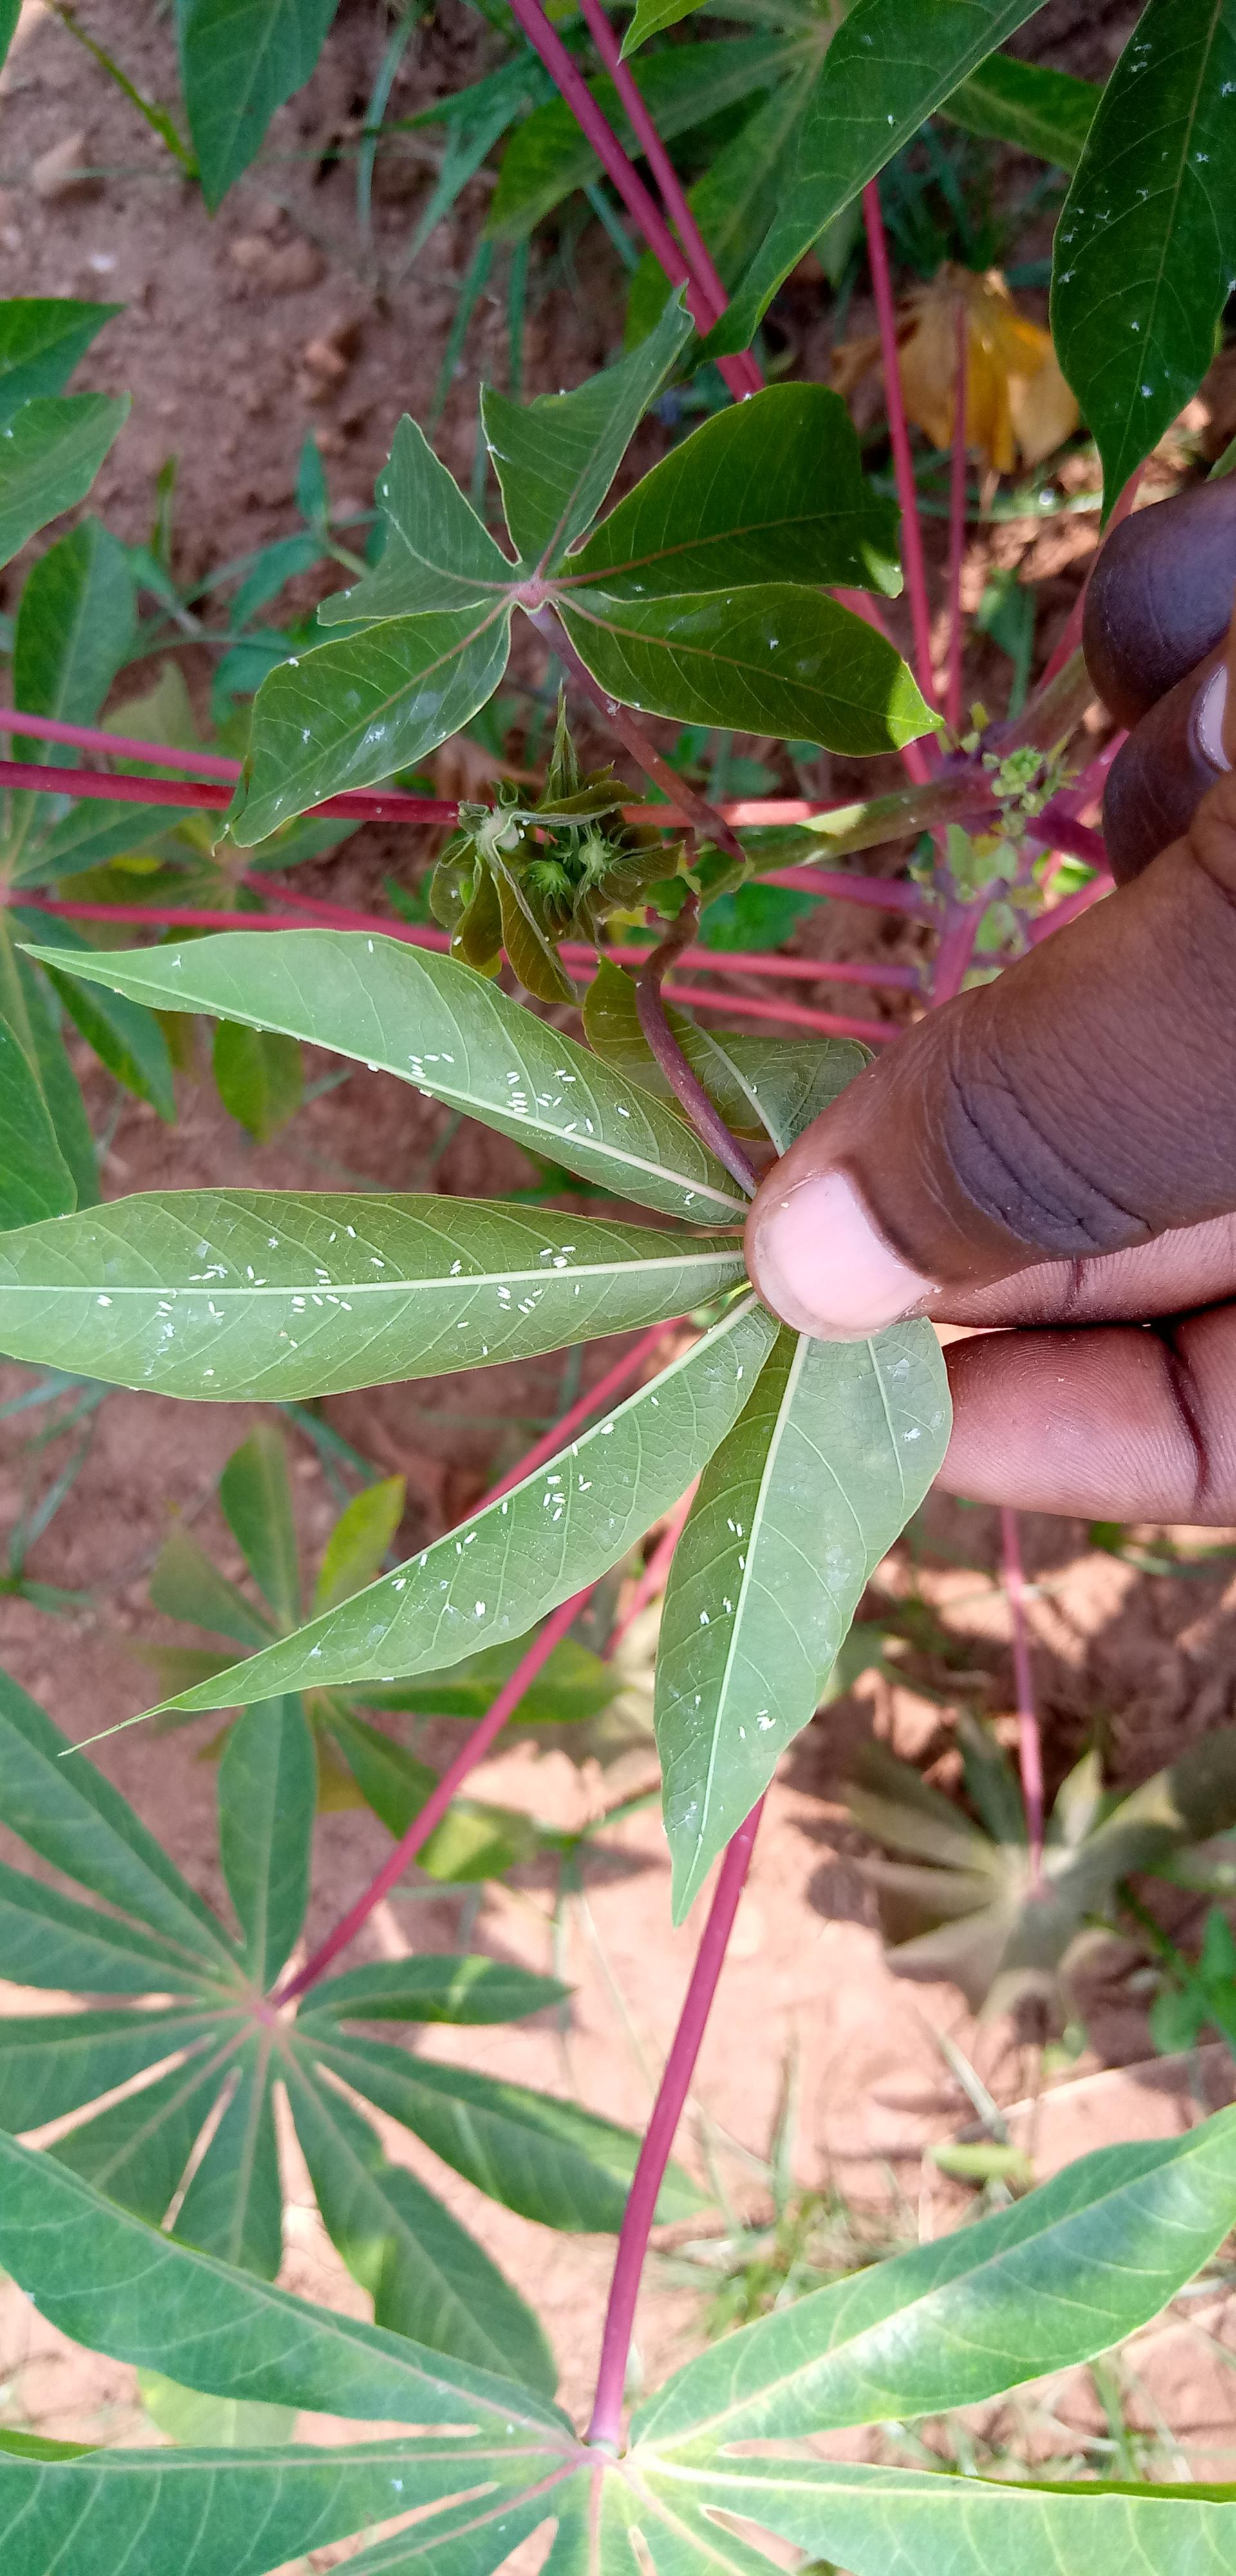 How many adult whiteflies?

108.